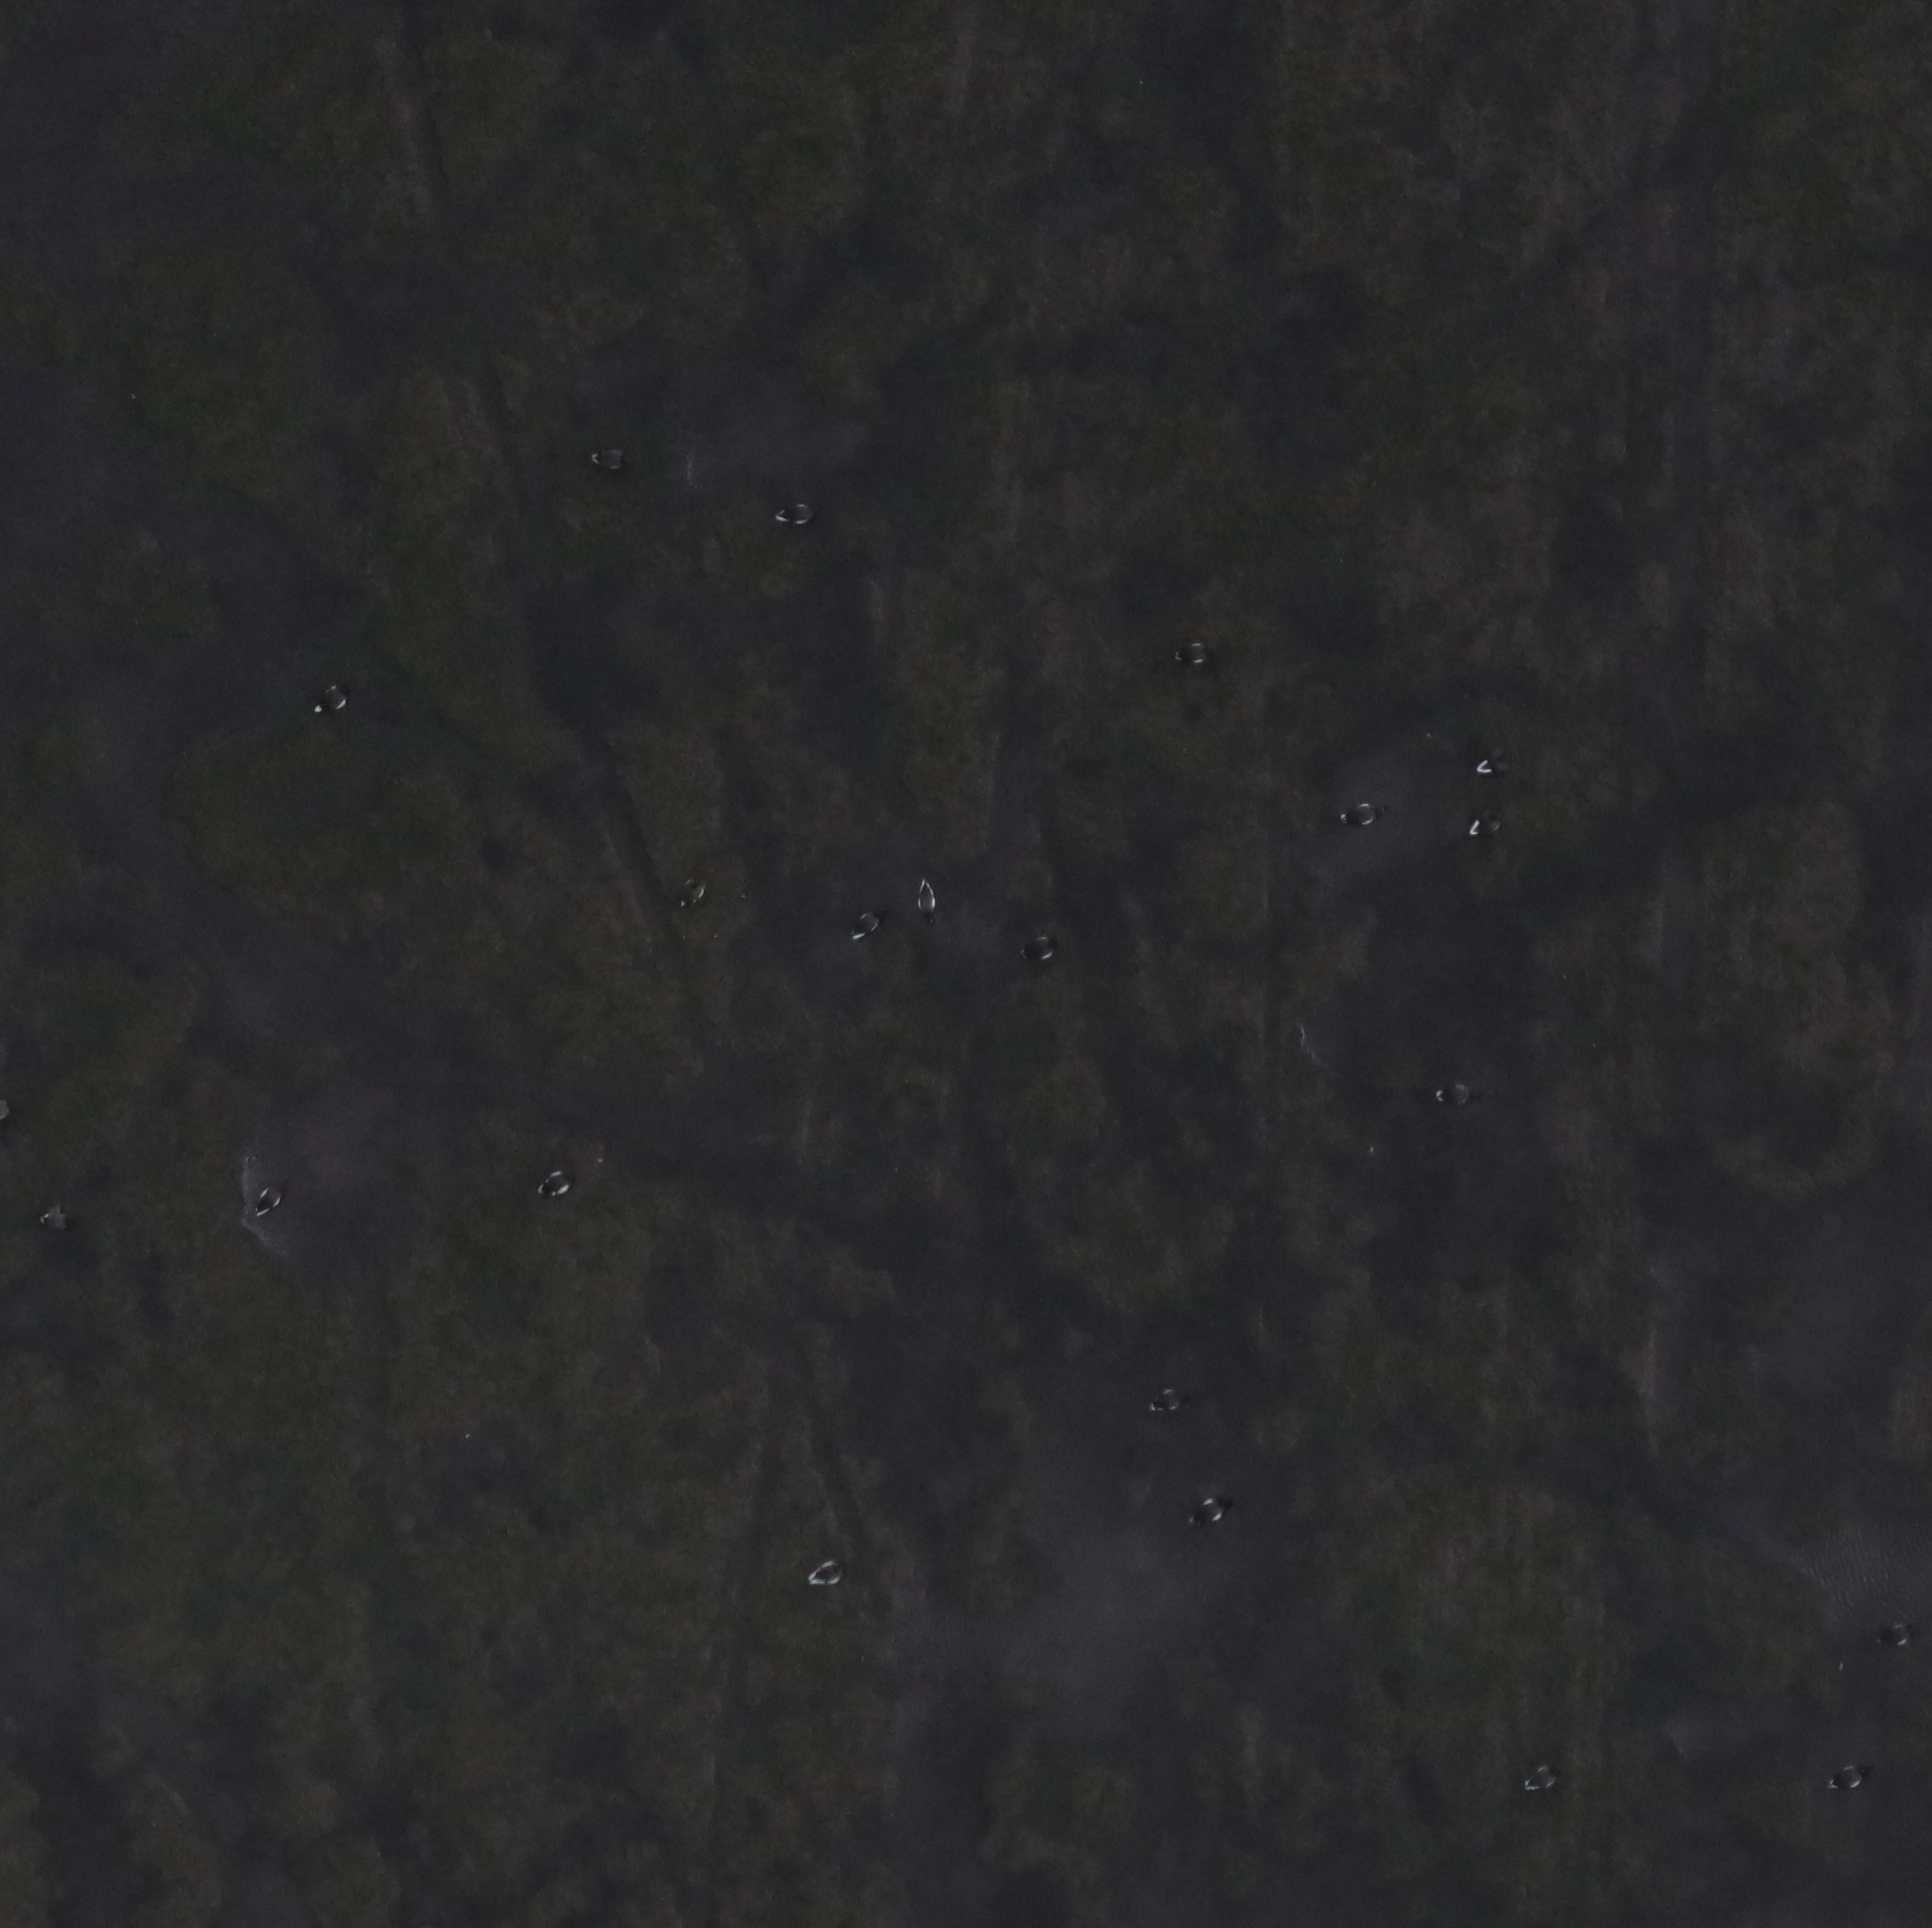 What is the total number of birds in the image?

22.